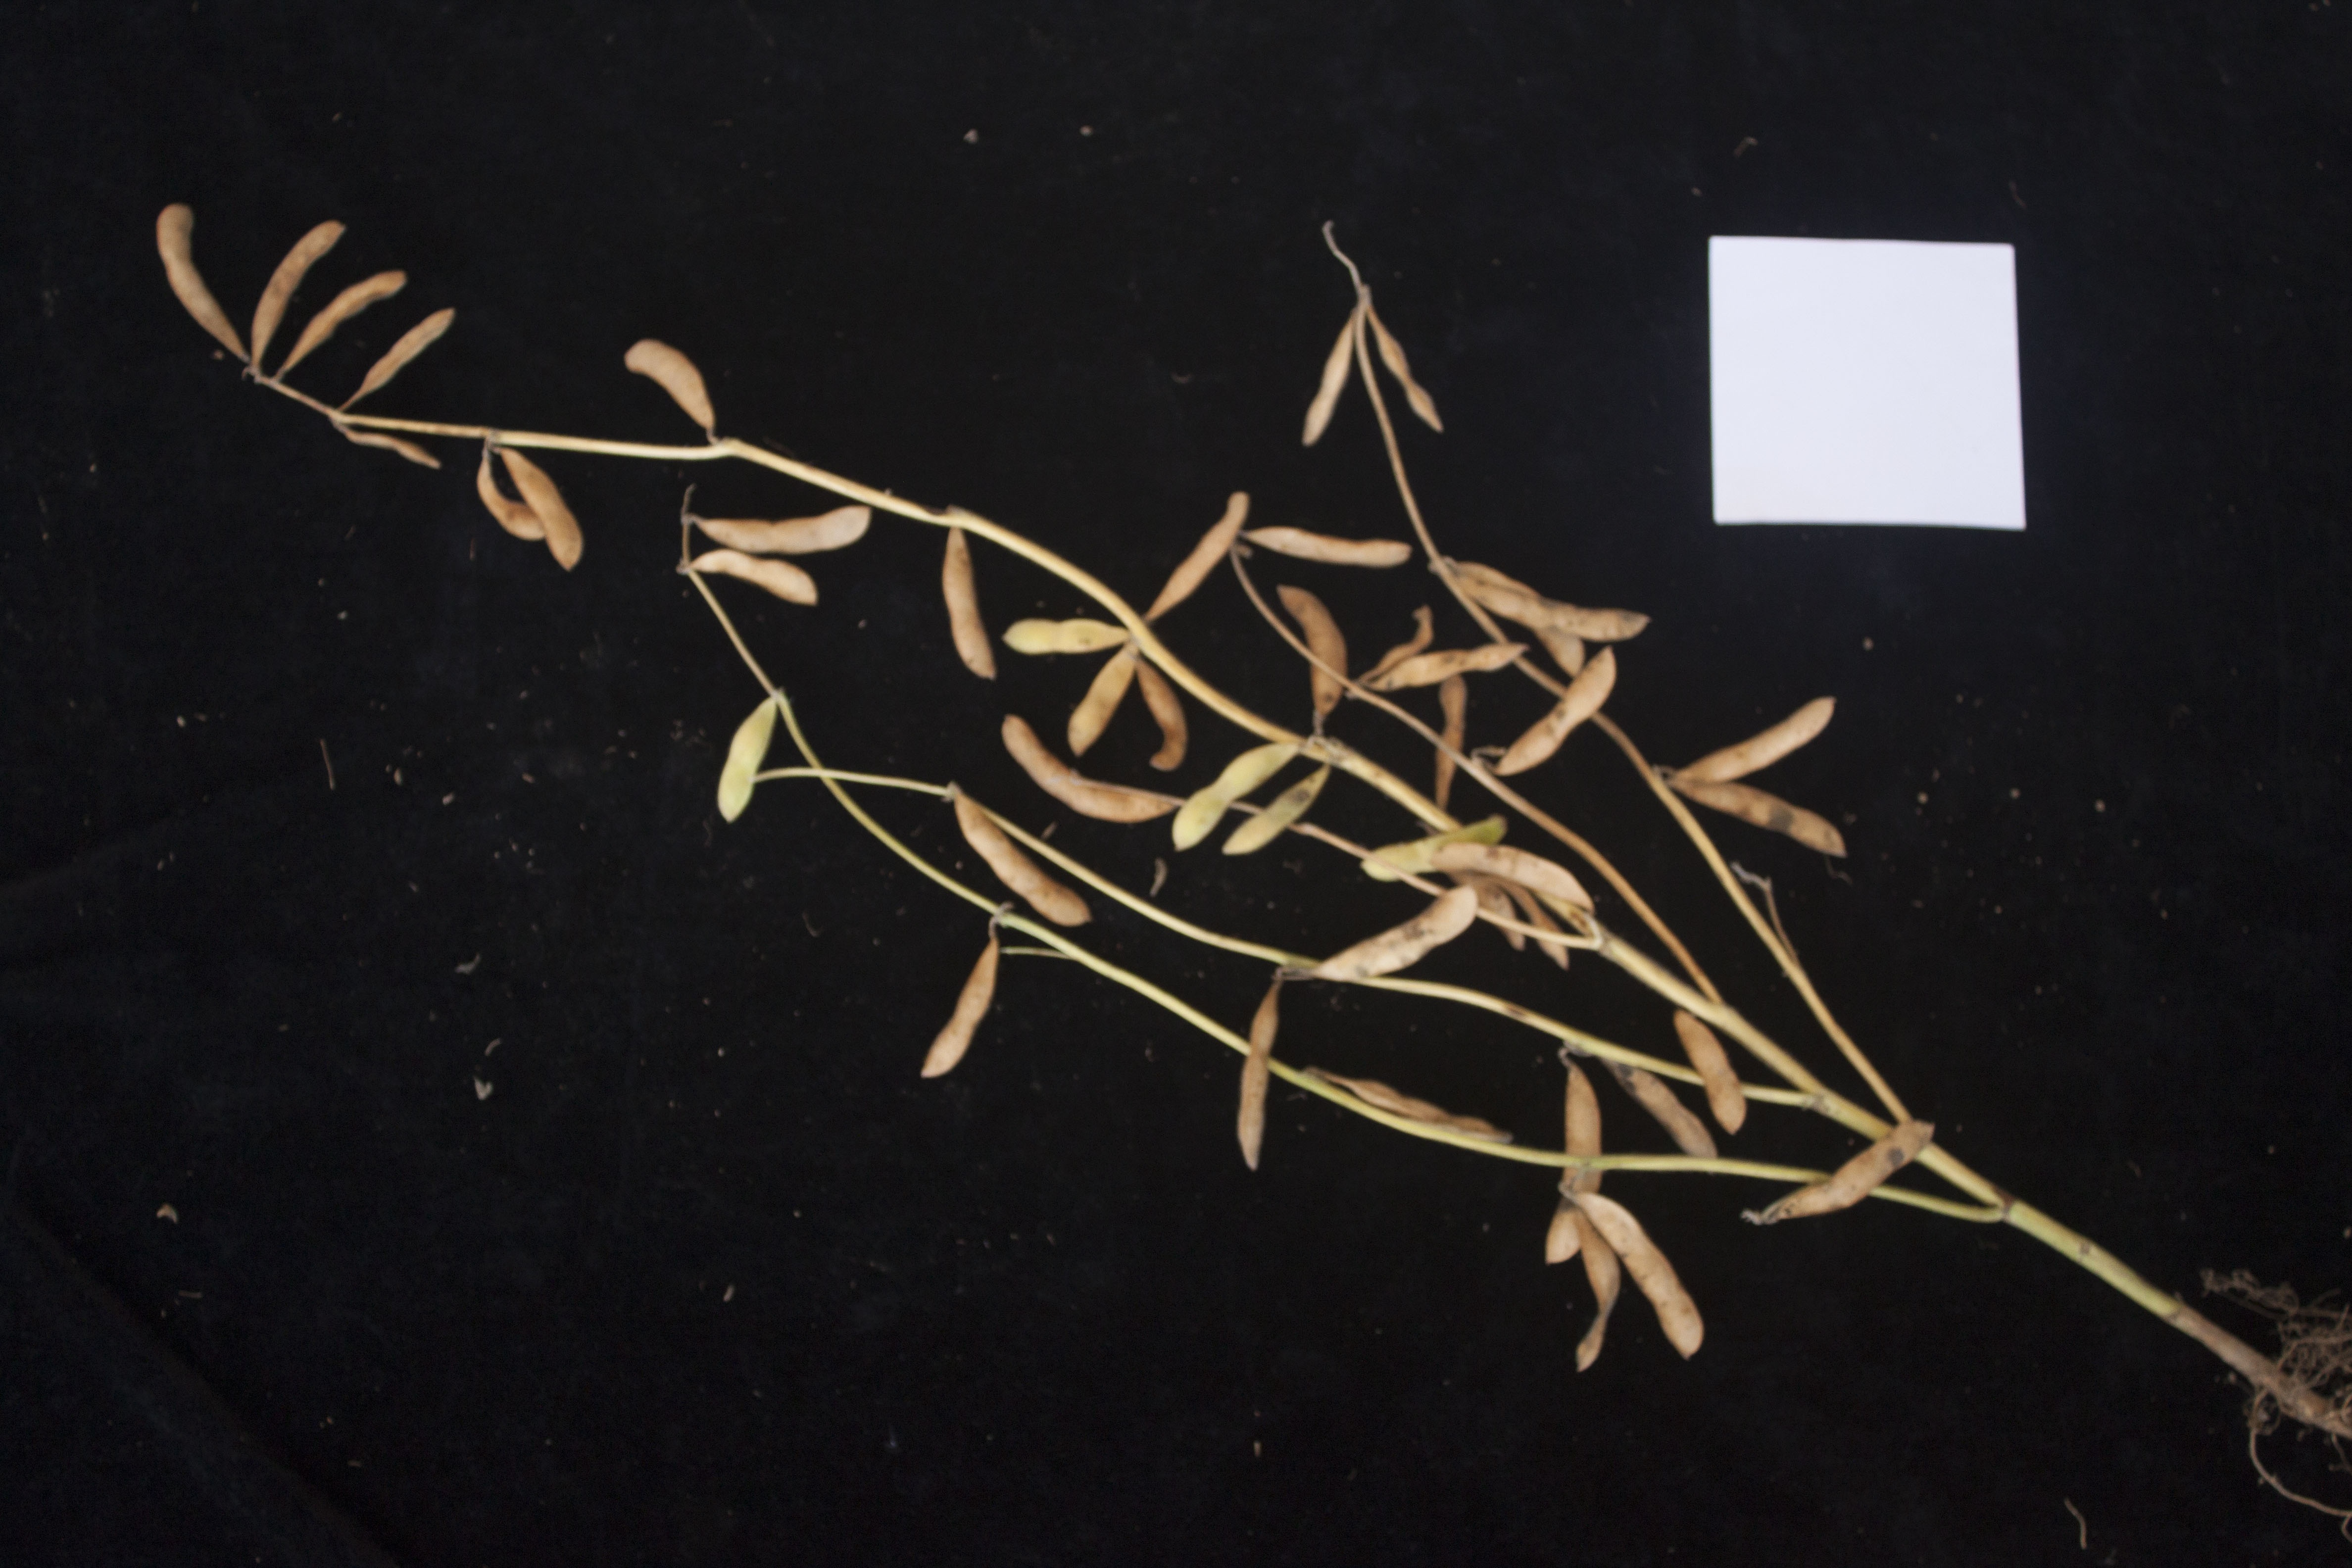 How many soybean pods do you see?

46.